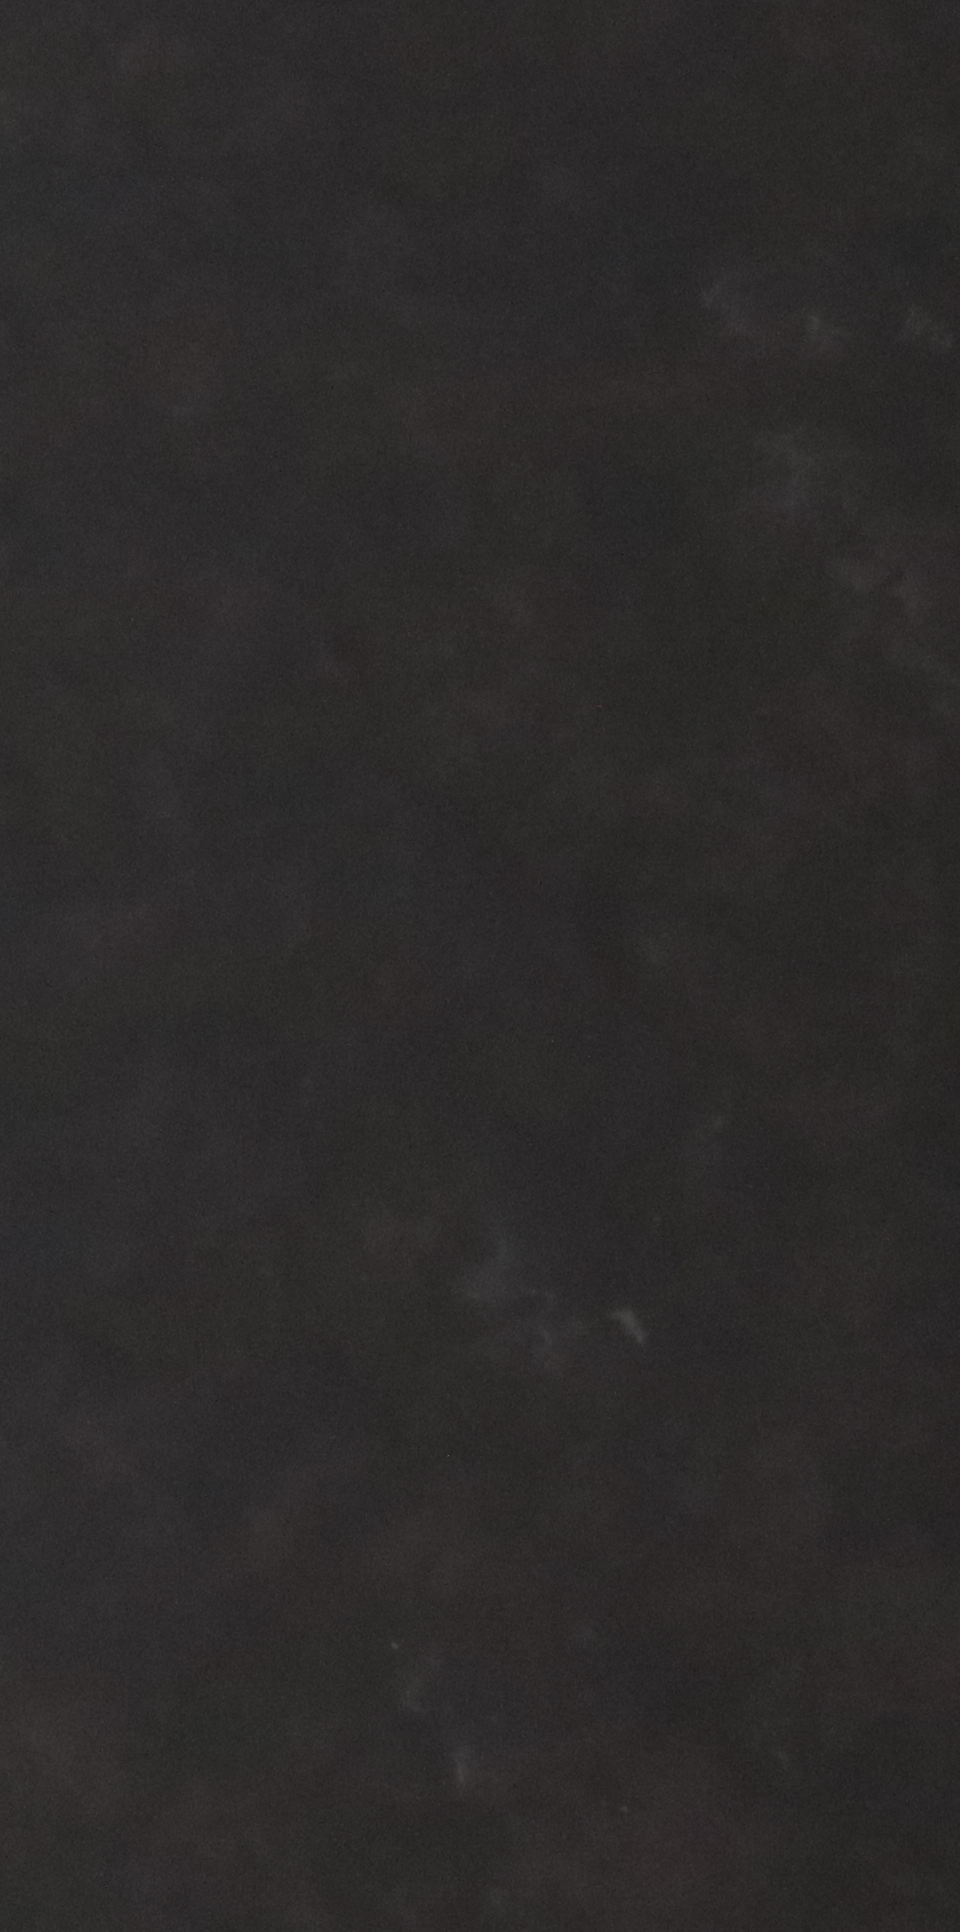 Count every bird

0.